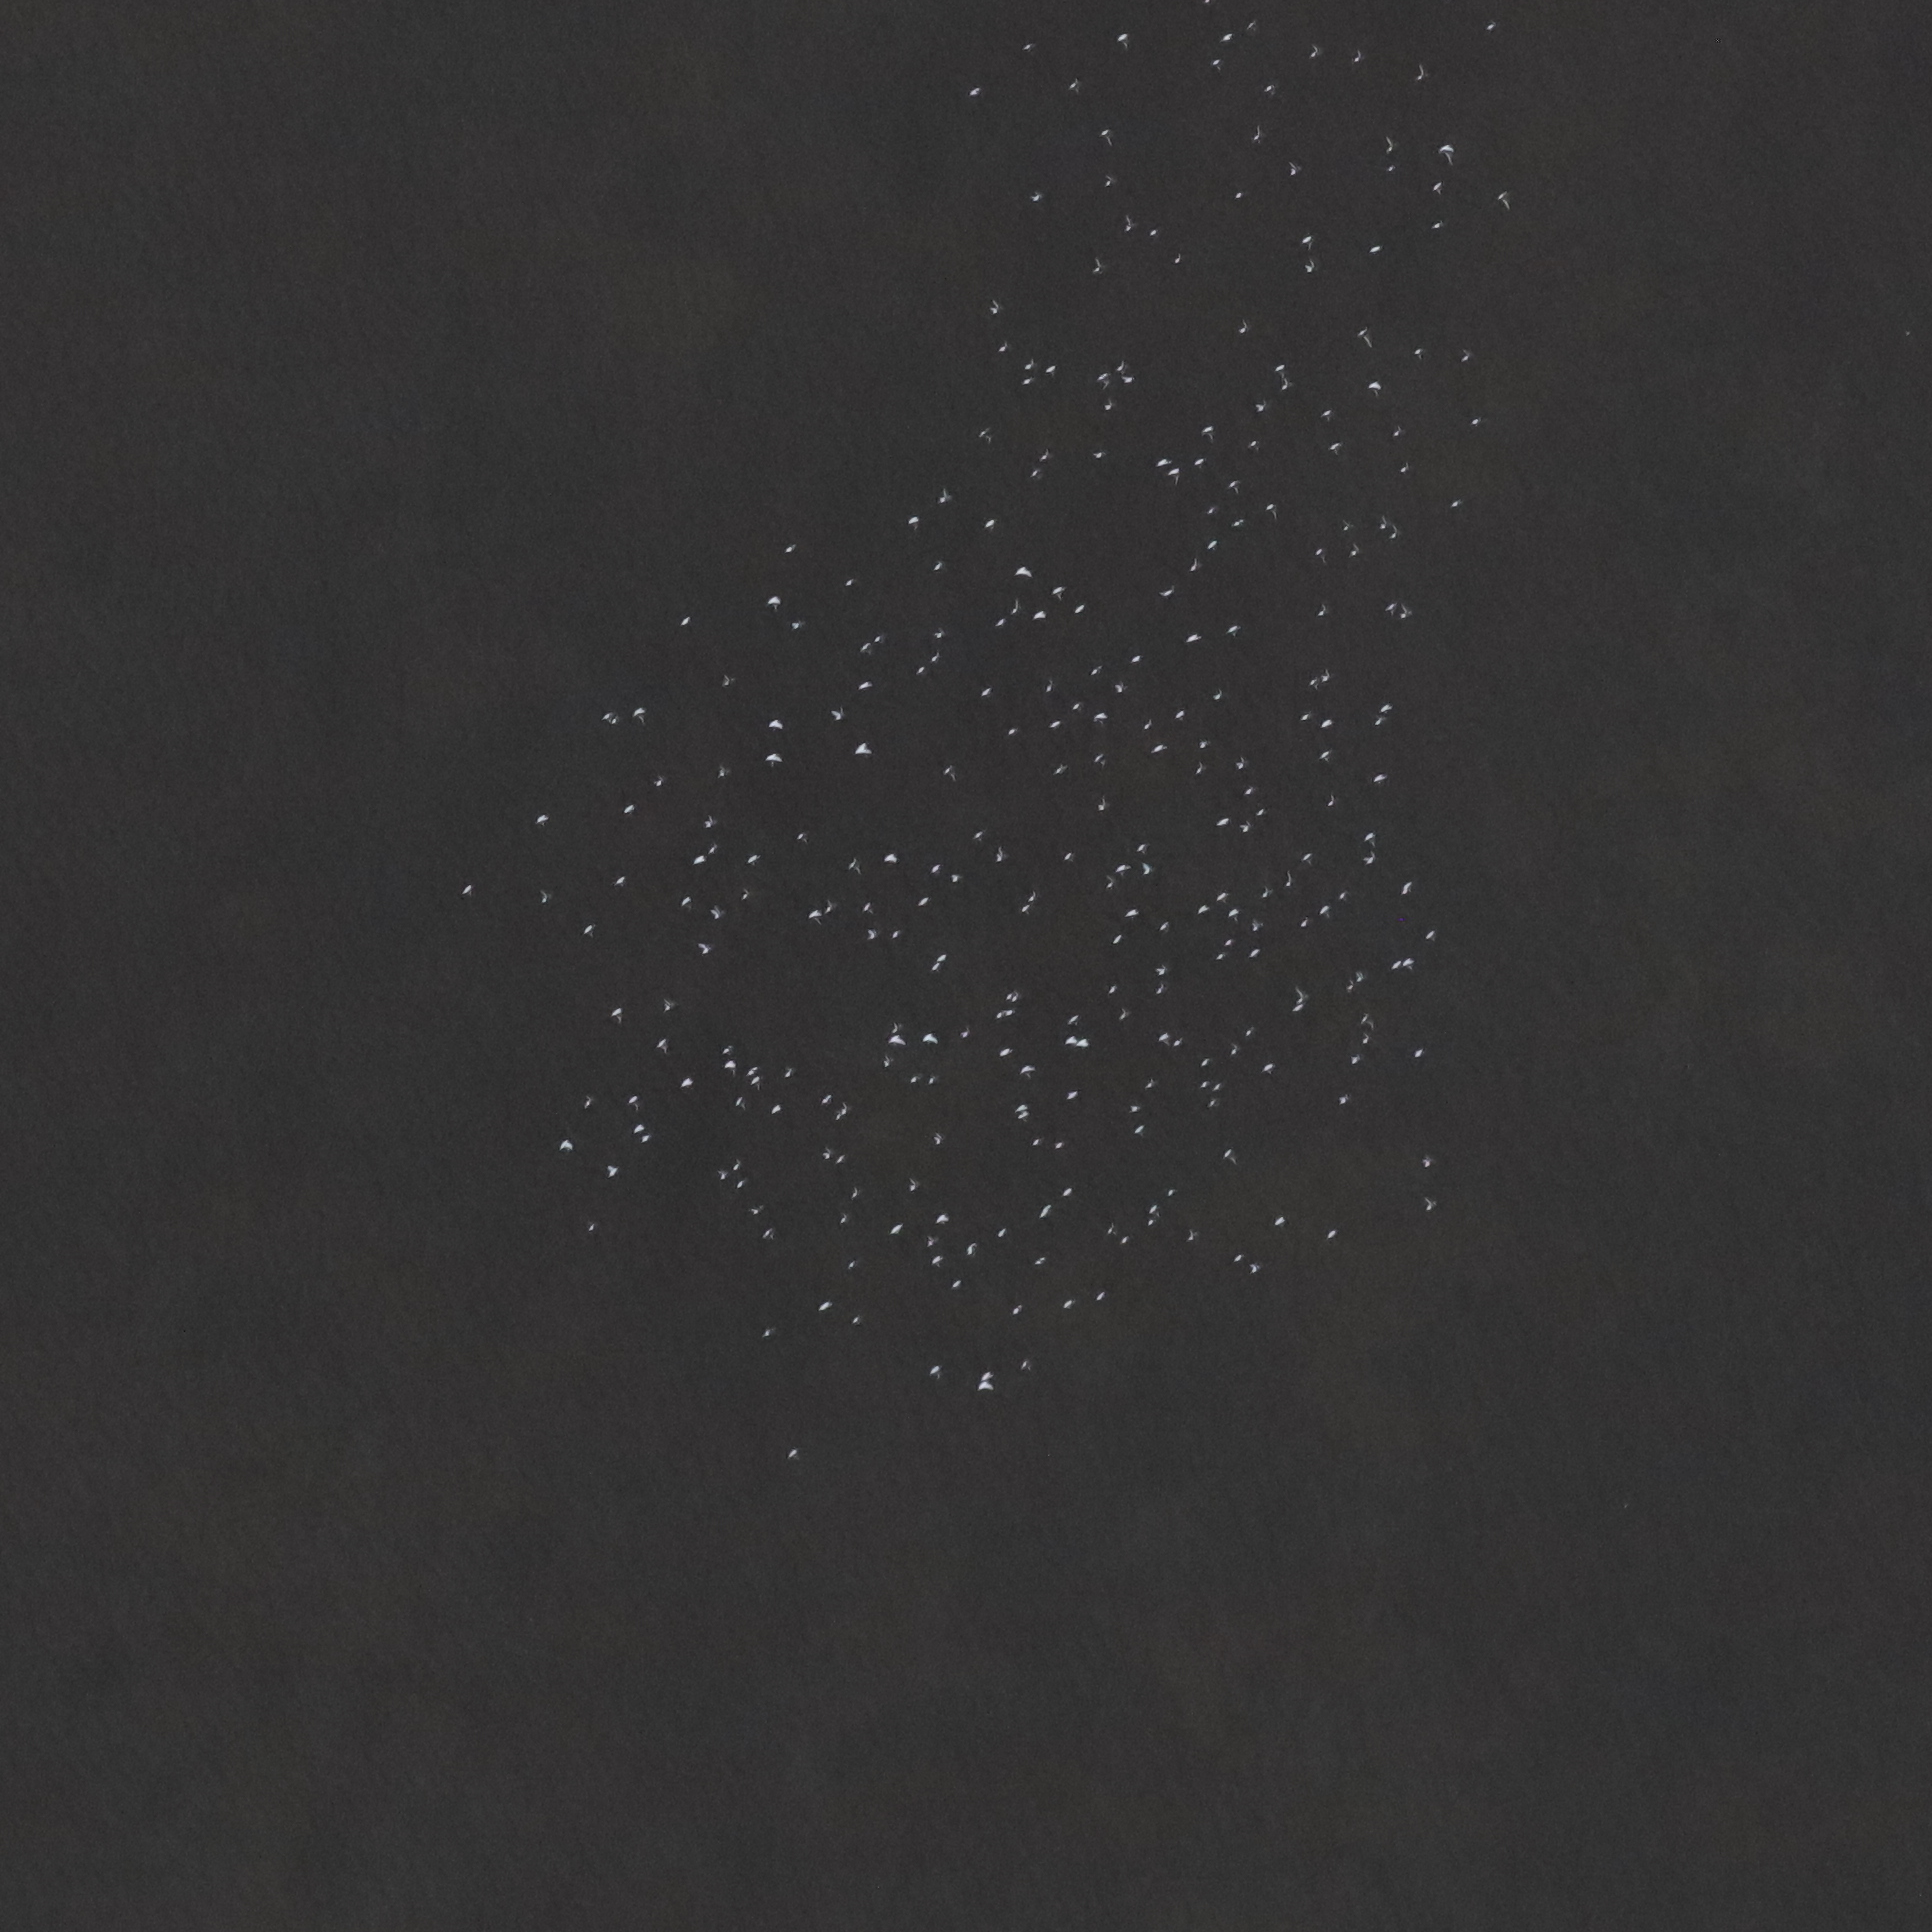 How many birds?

309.